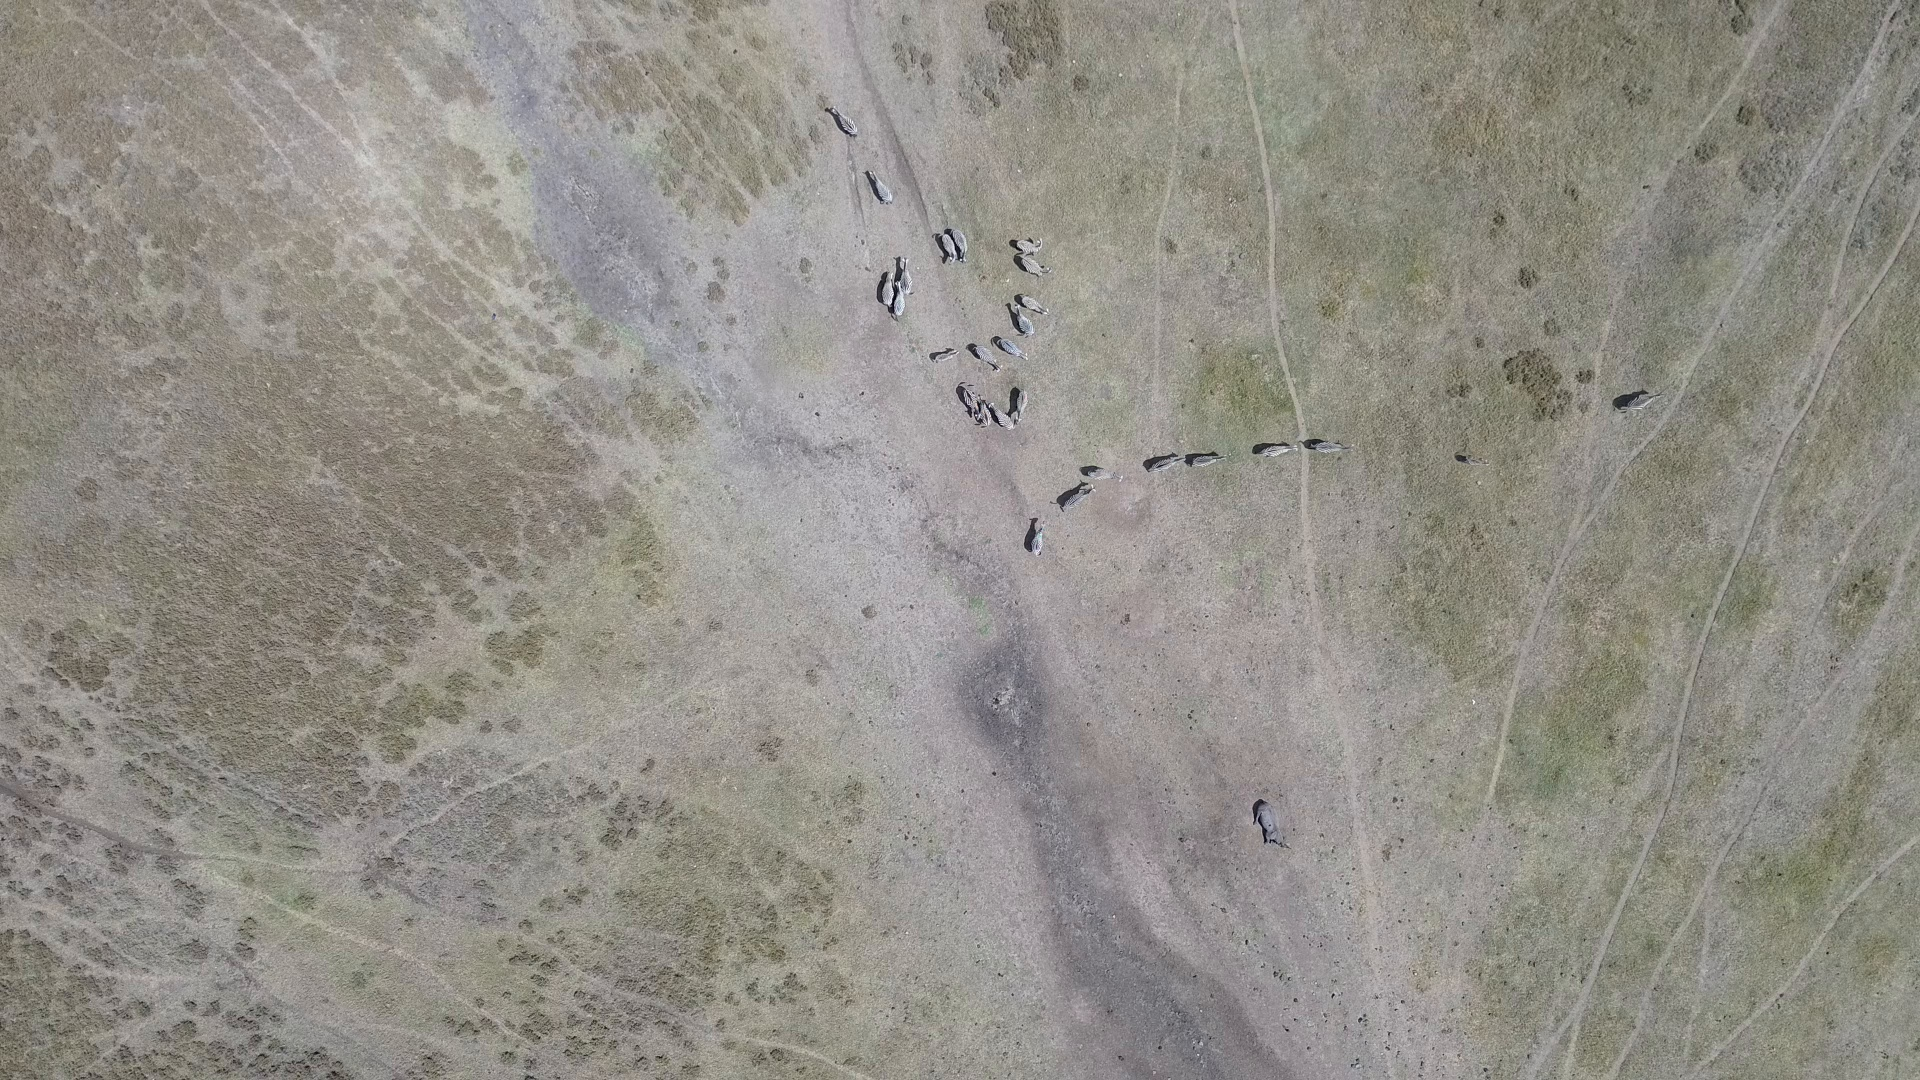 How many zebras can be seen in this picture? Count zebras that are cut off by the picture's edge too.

26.